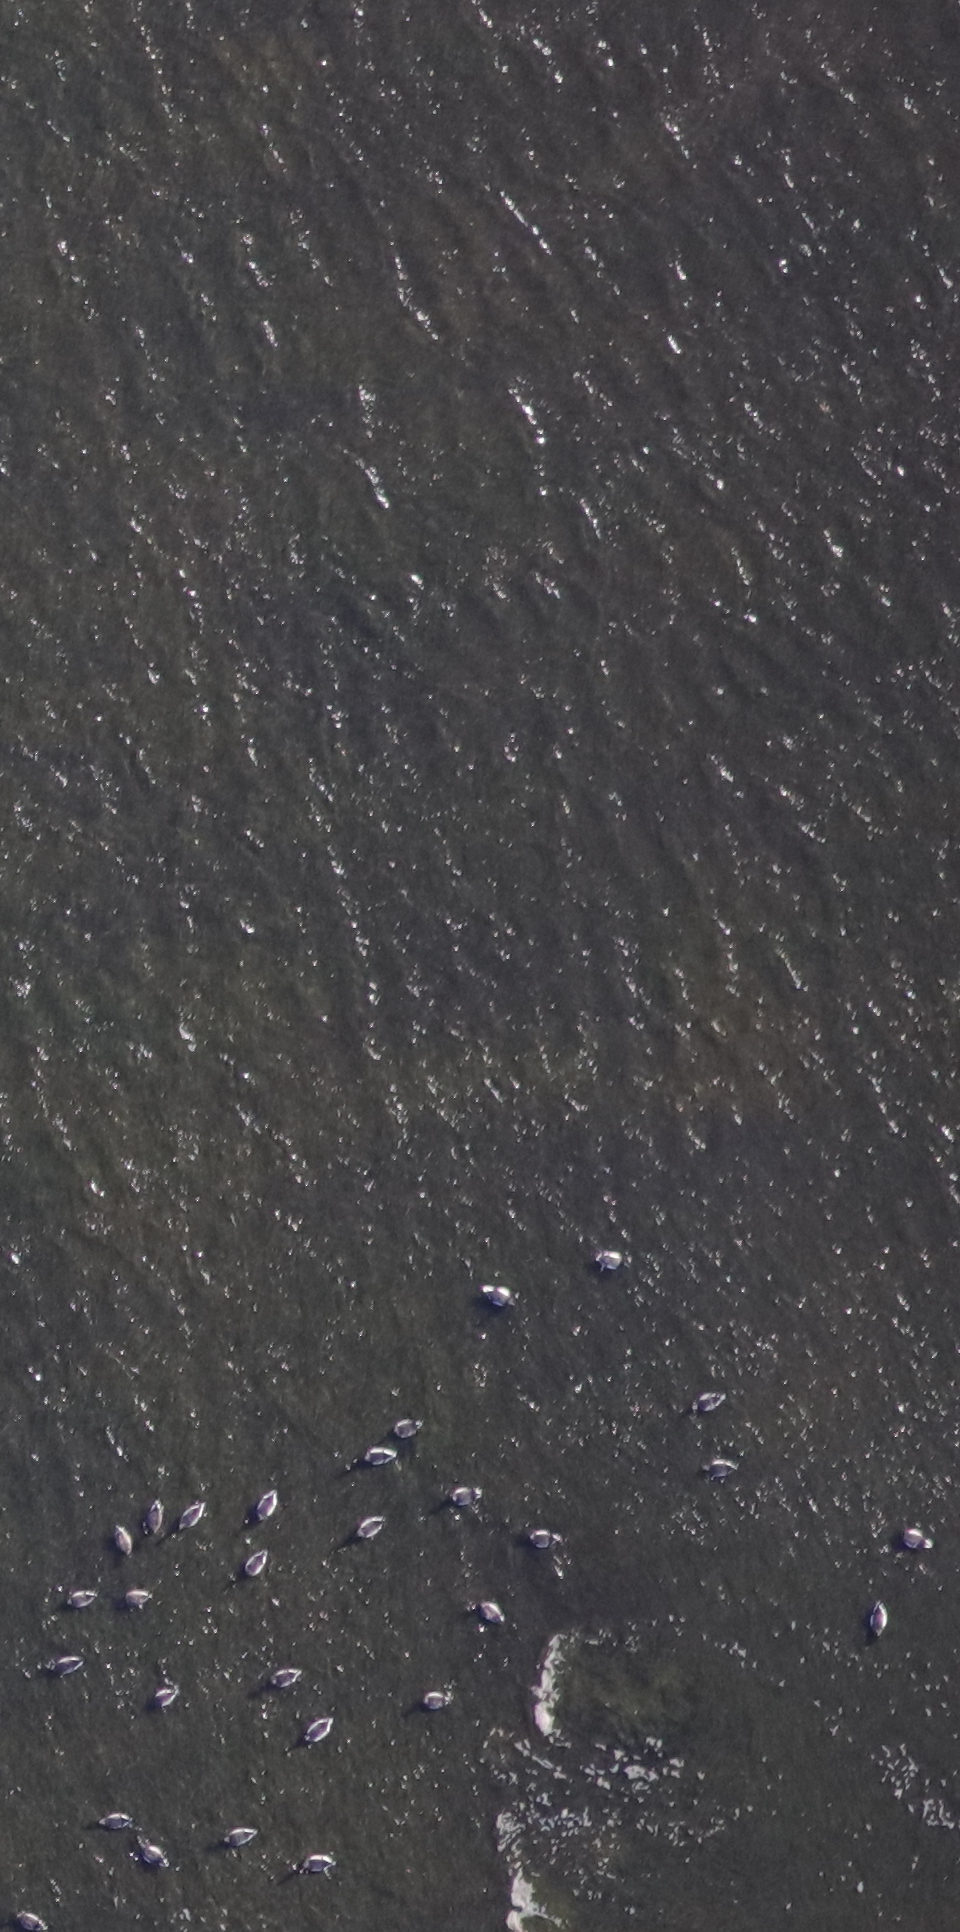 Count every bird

29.